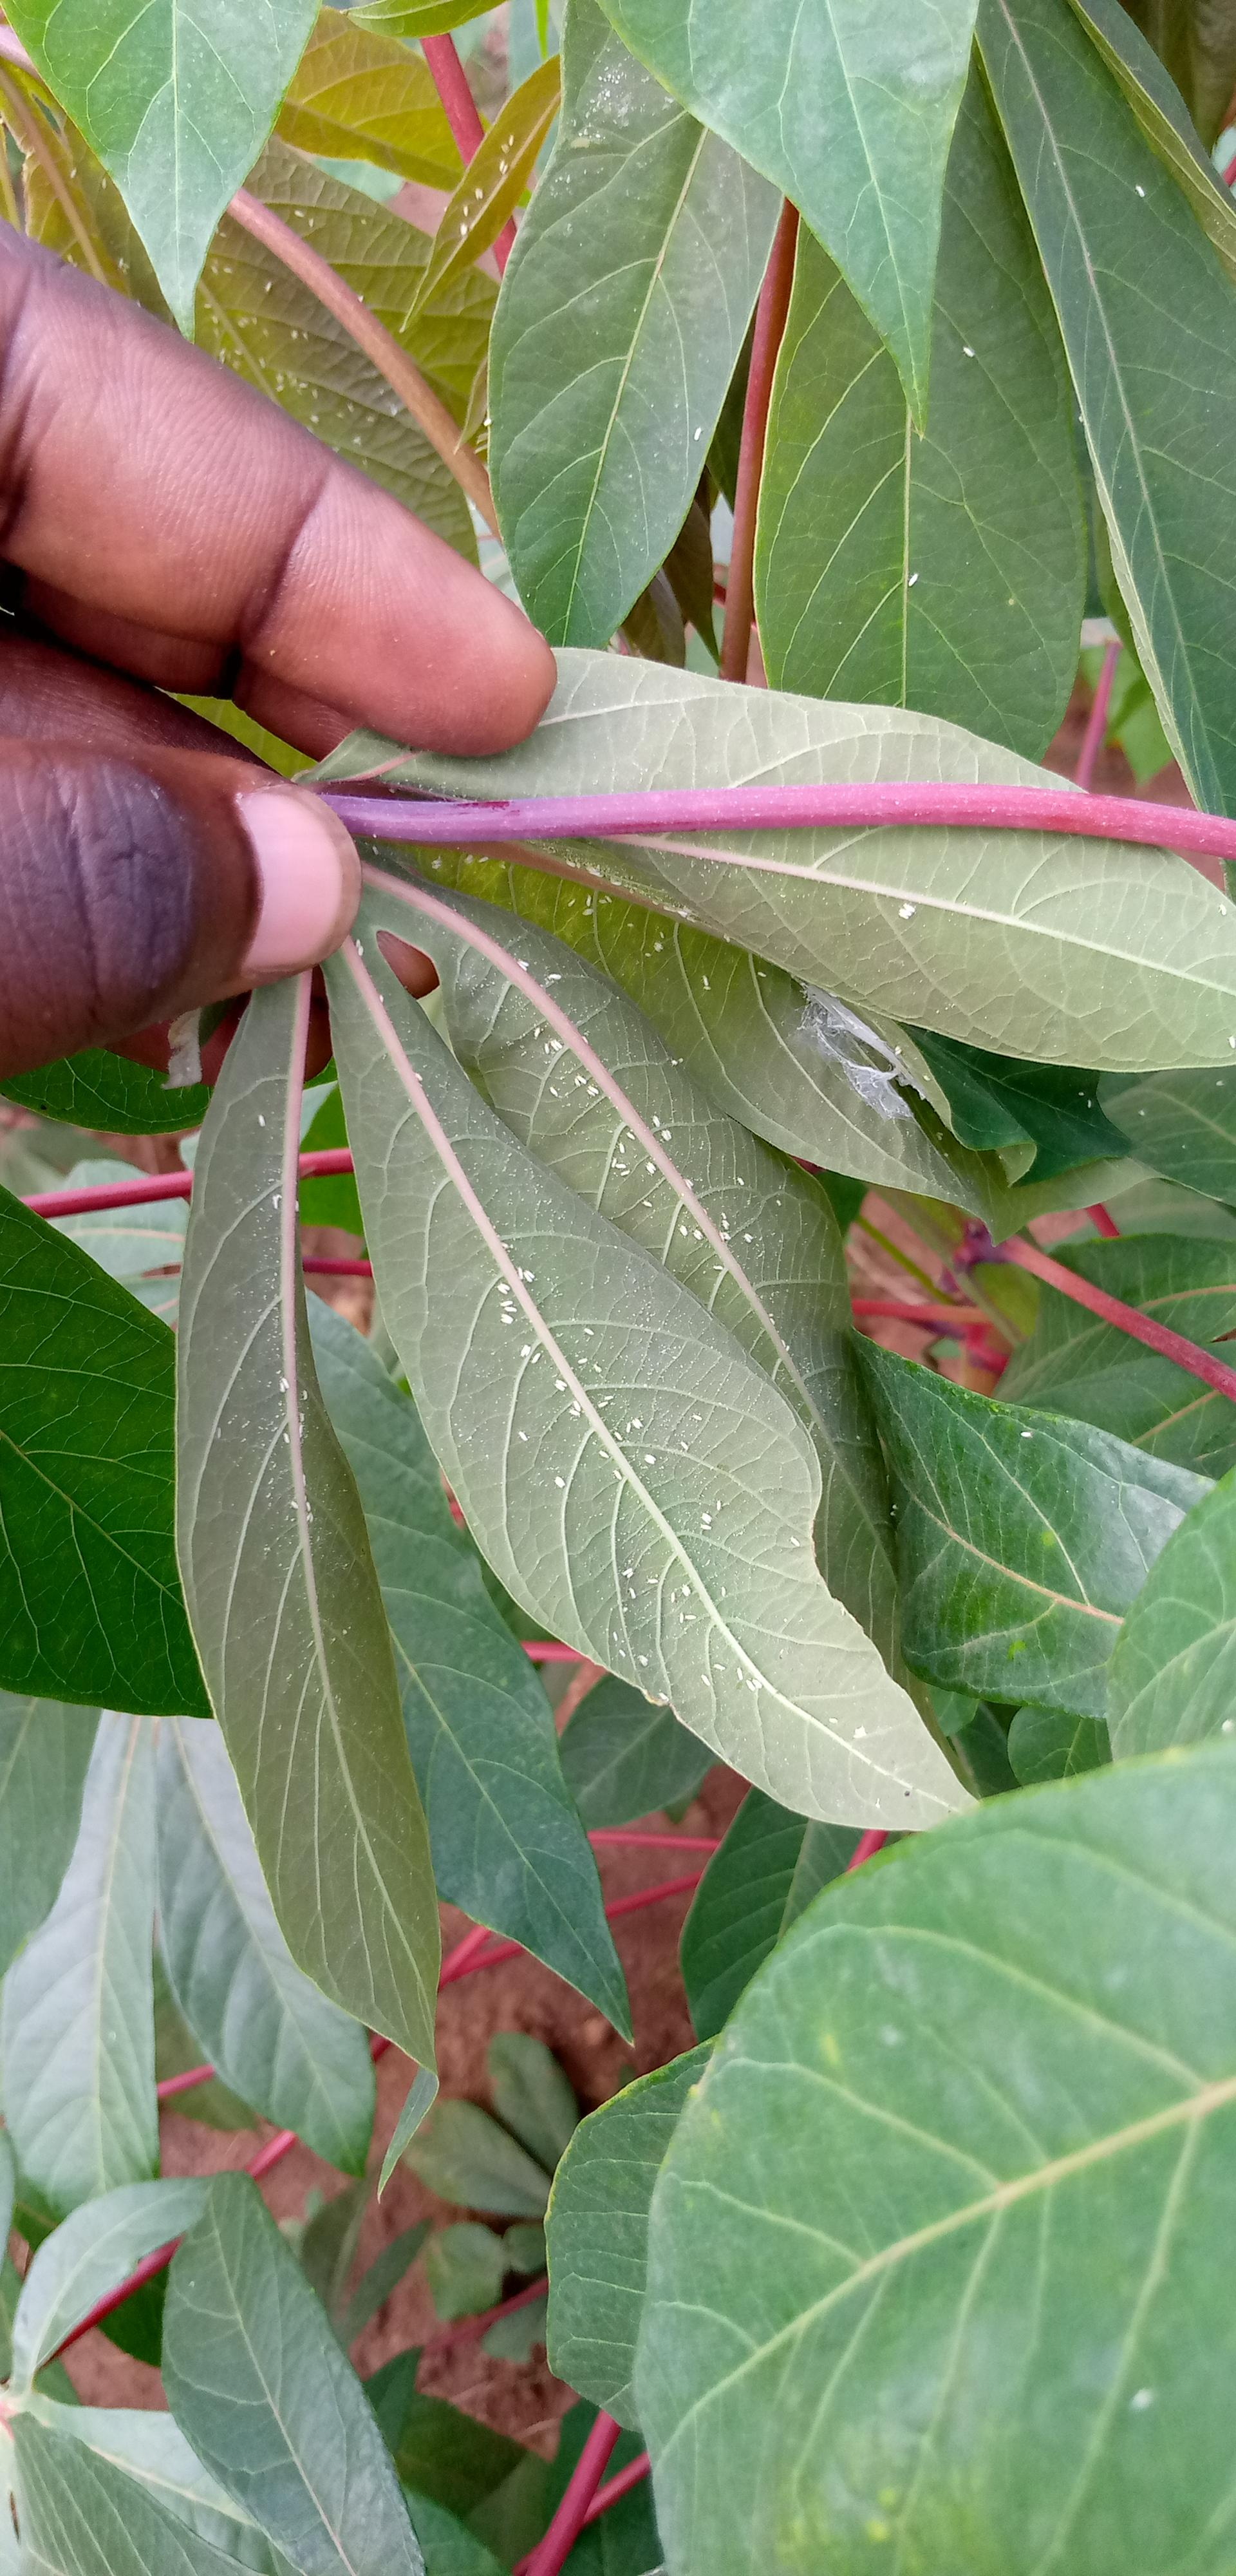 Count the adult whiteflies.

157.